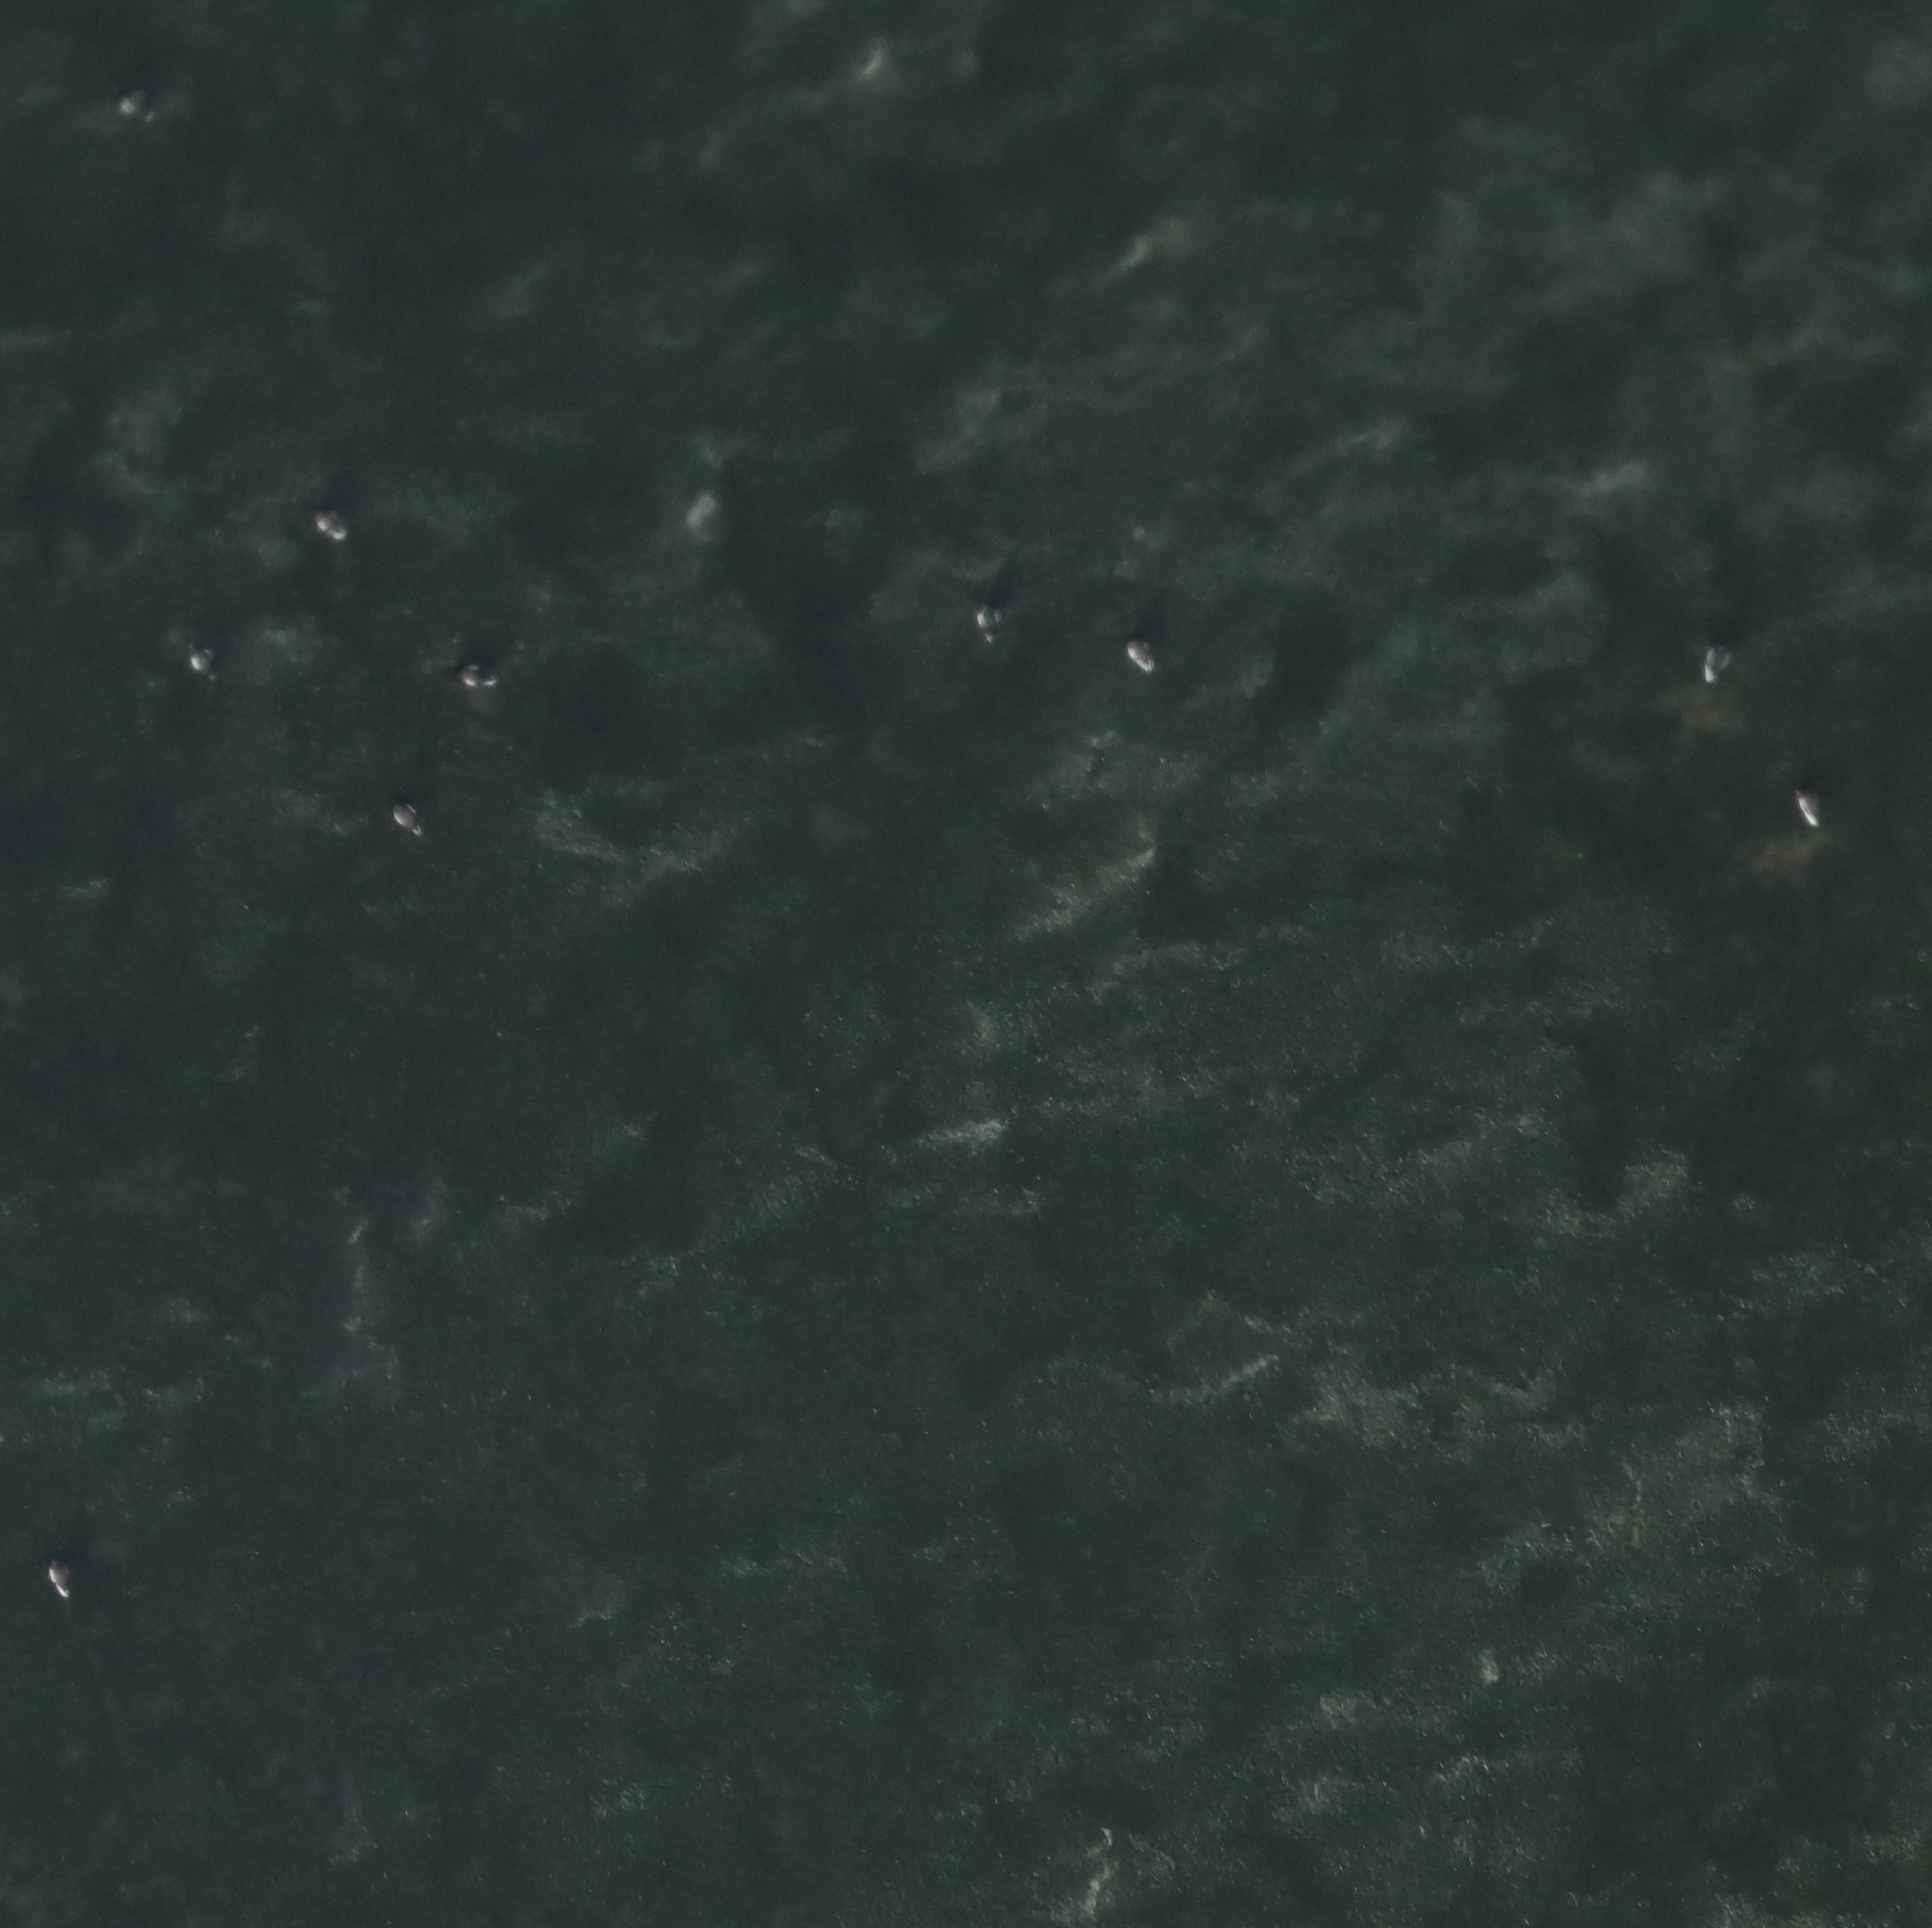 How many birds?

10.